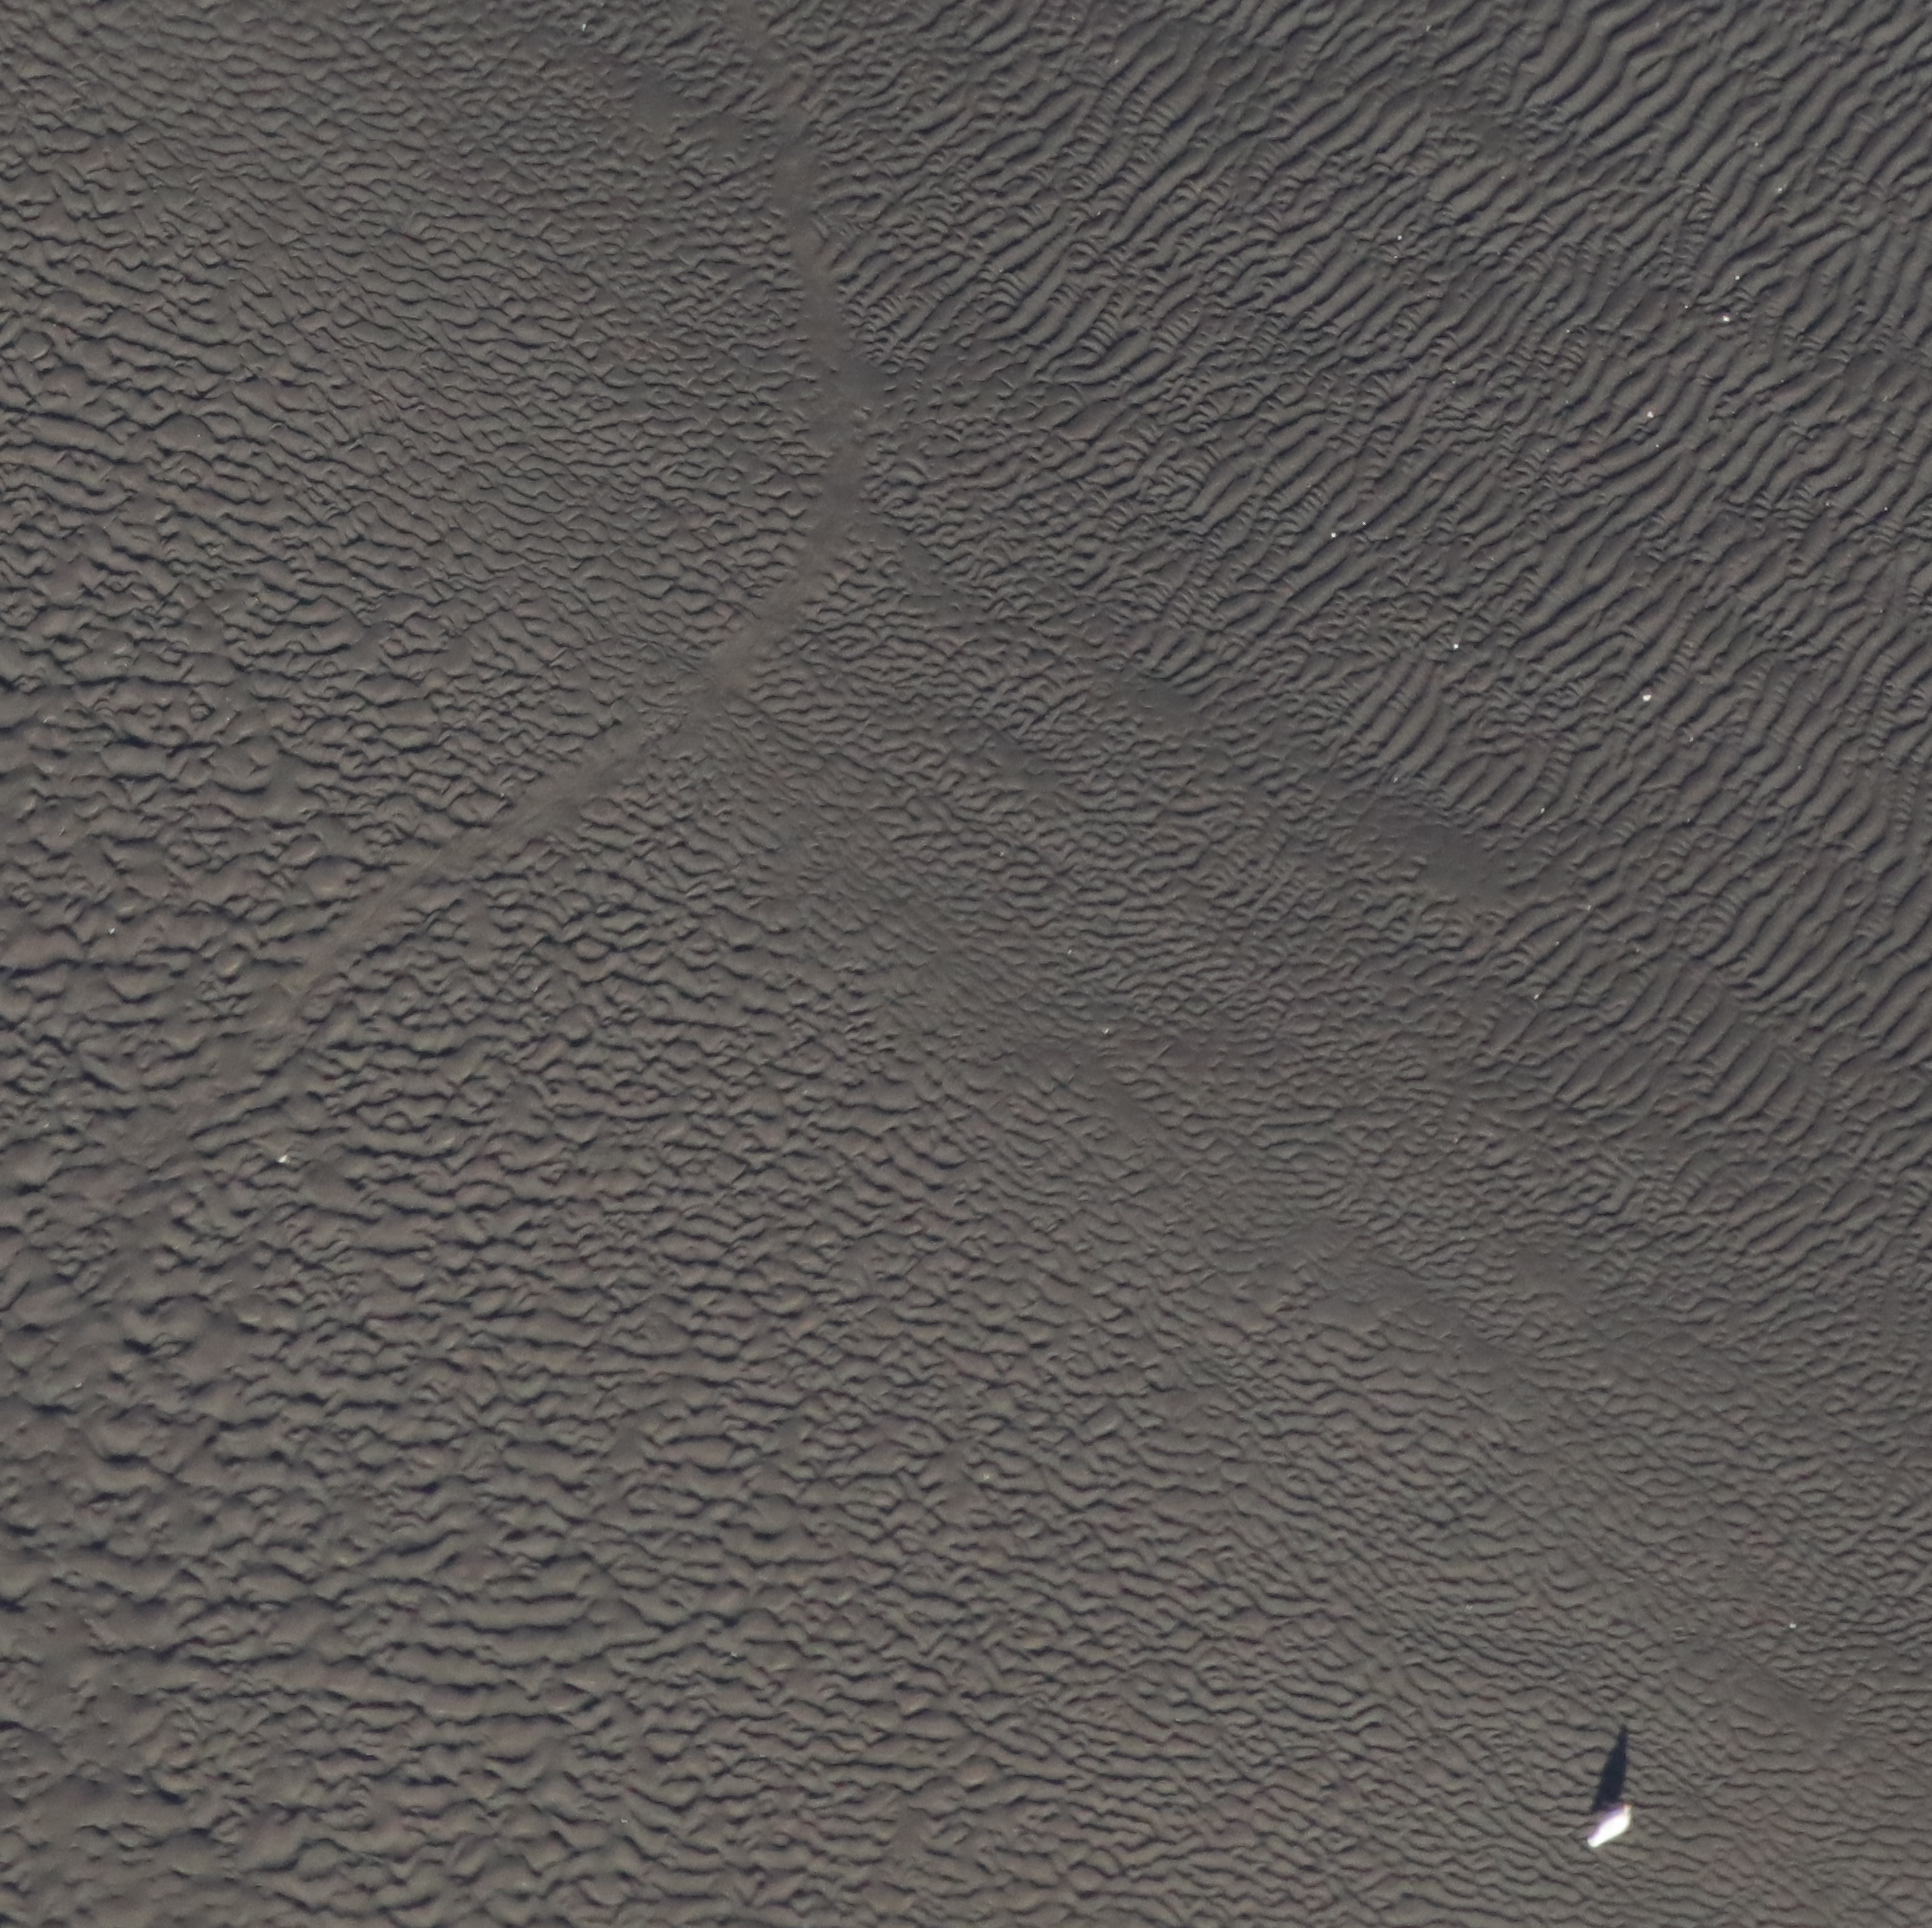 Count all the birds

1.